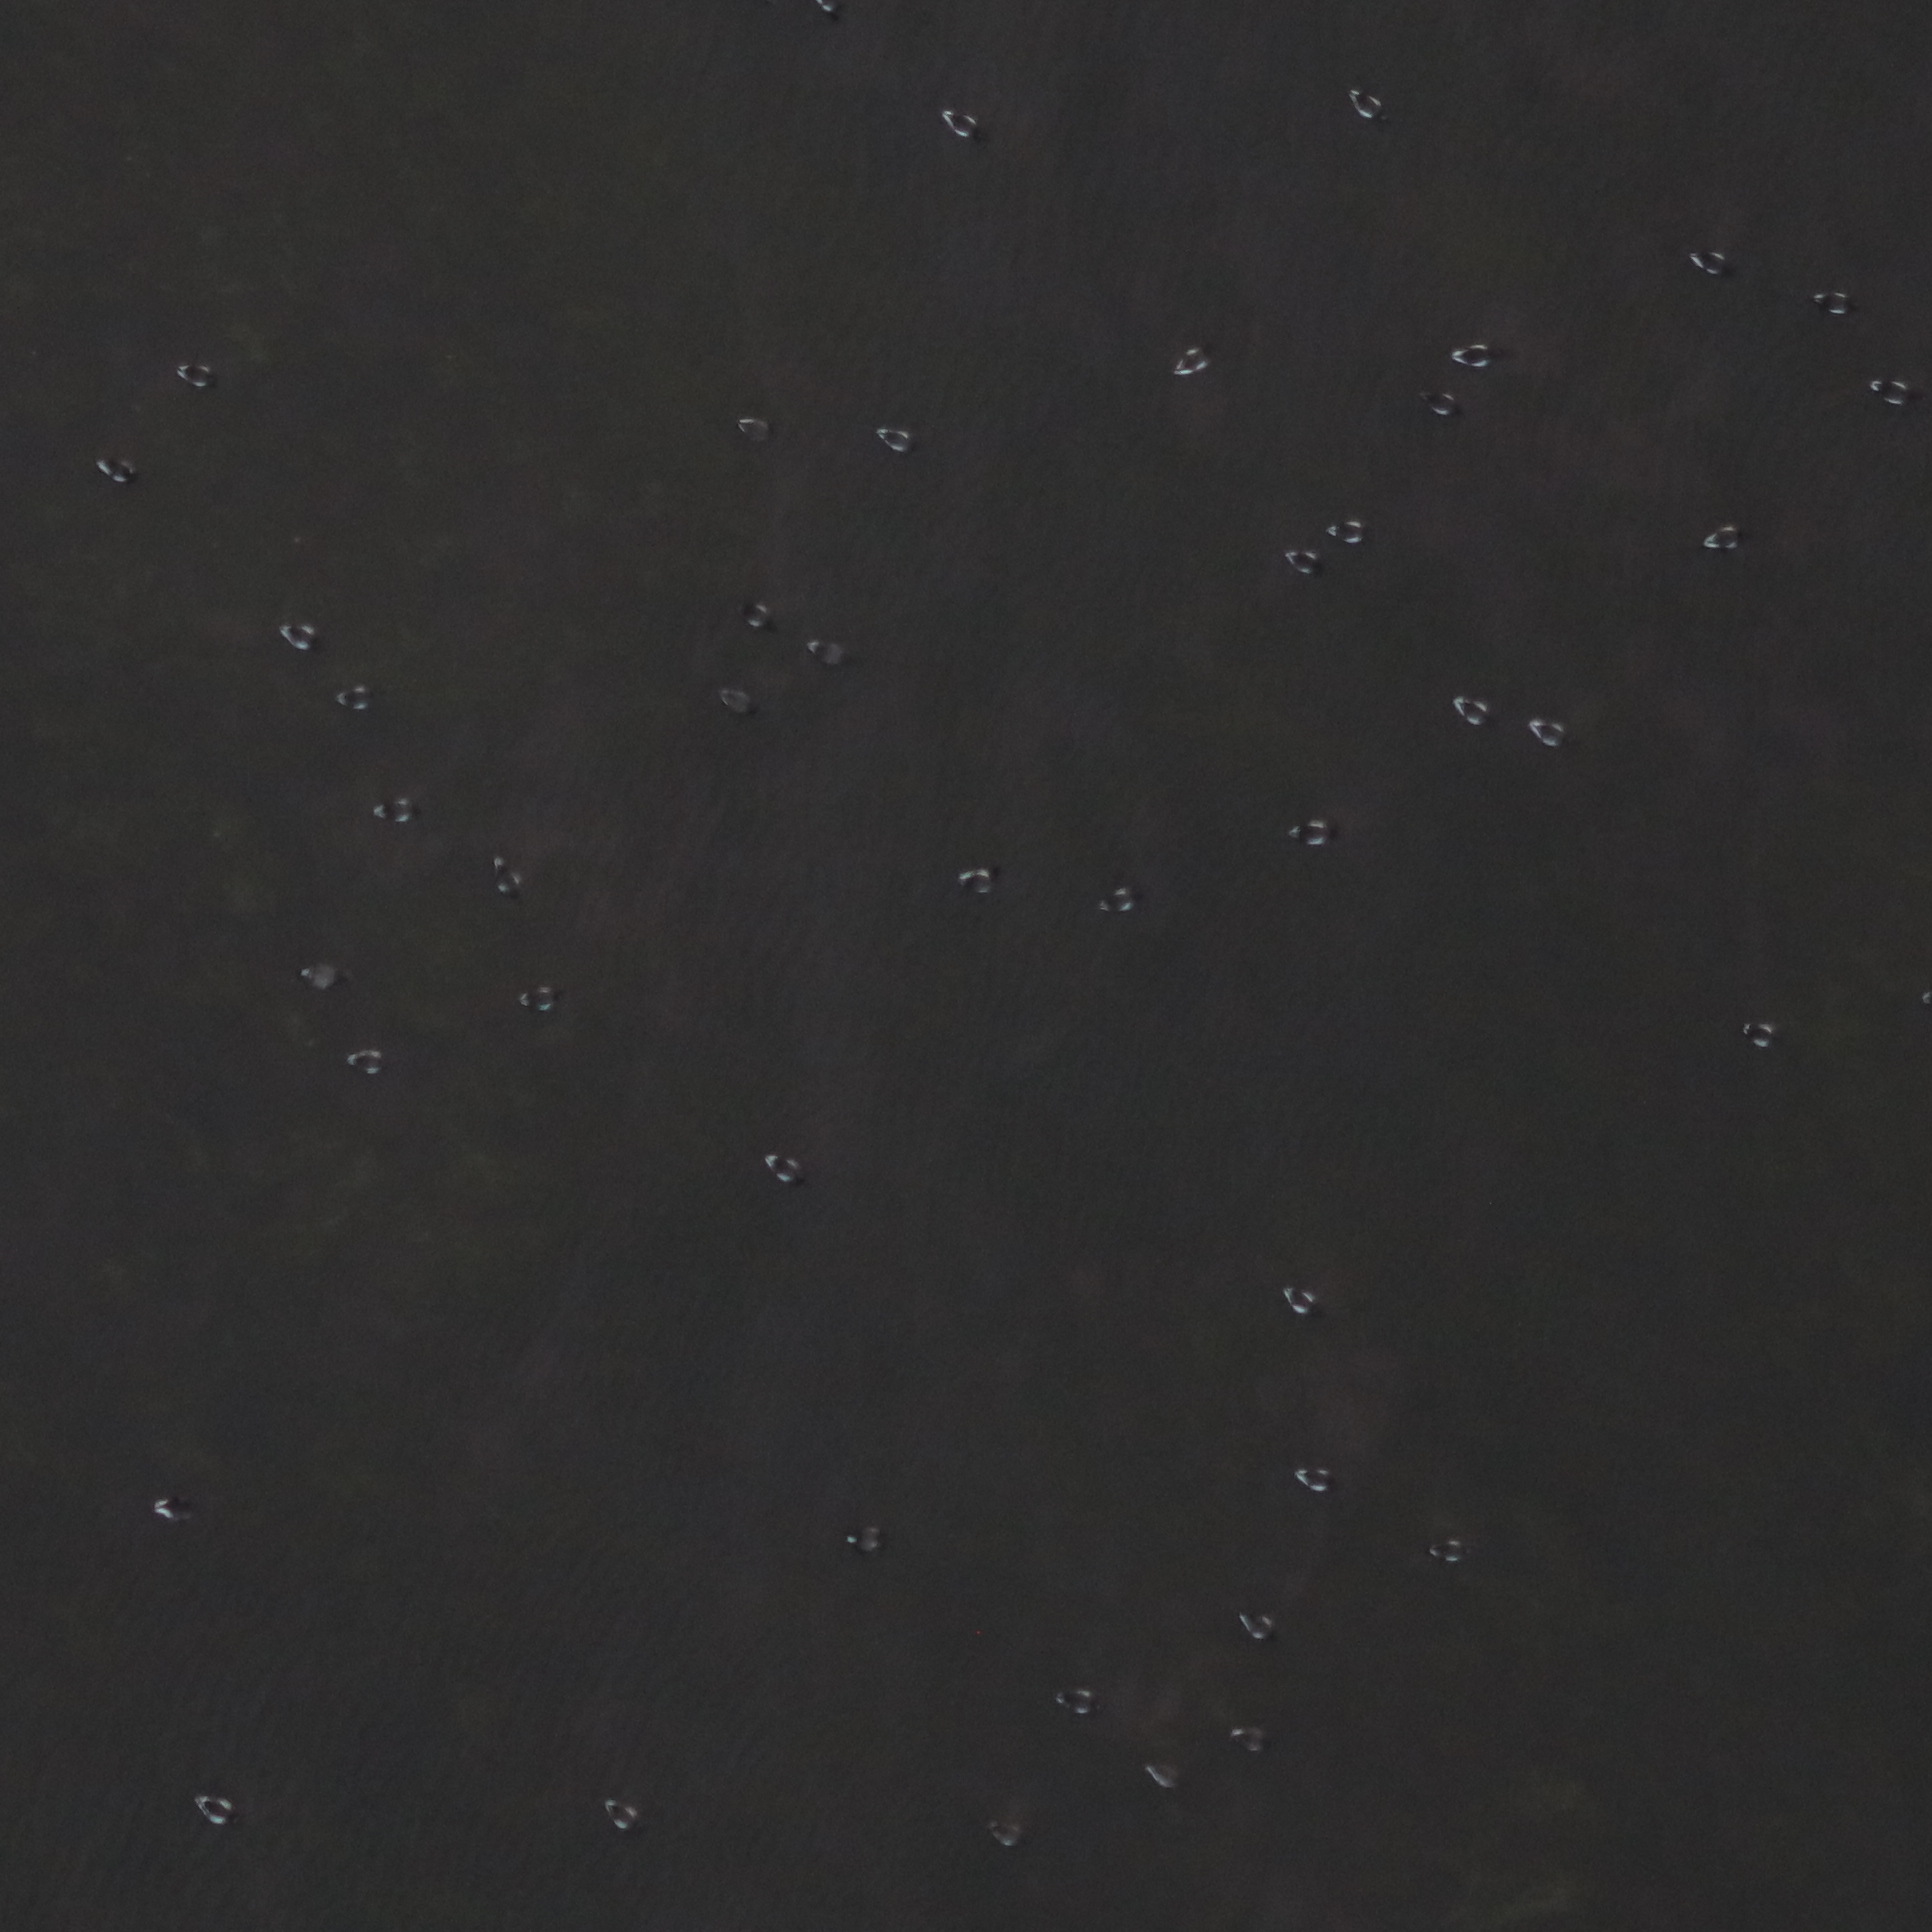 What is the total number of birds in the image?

45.